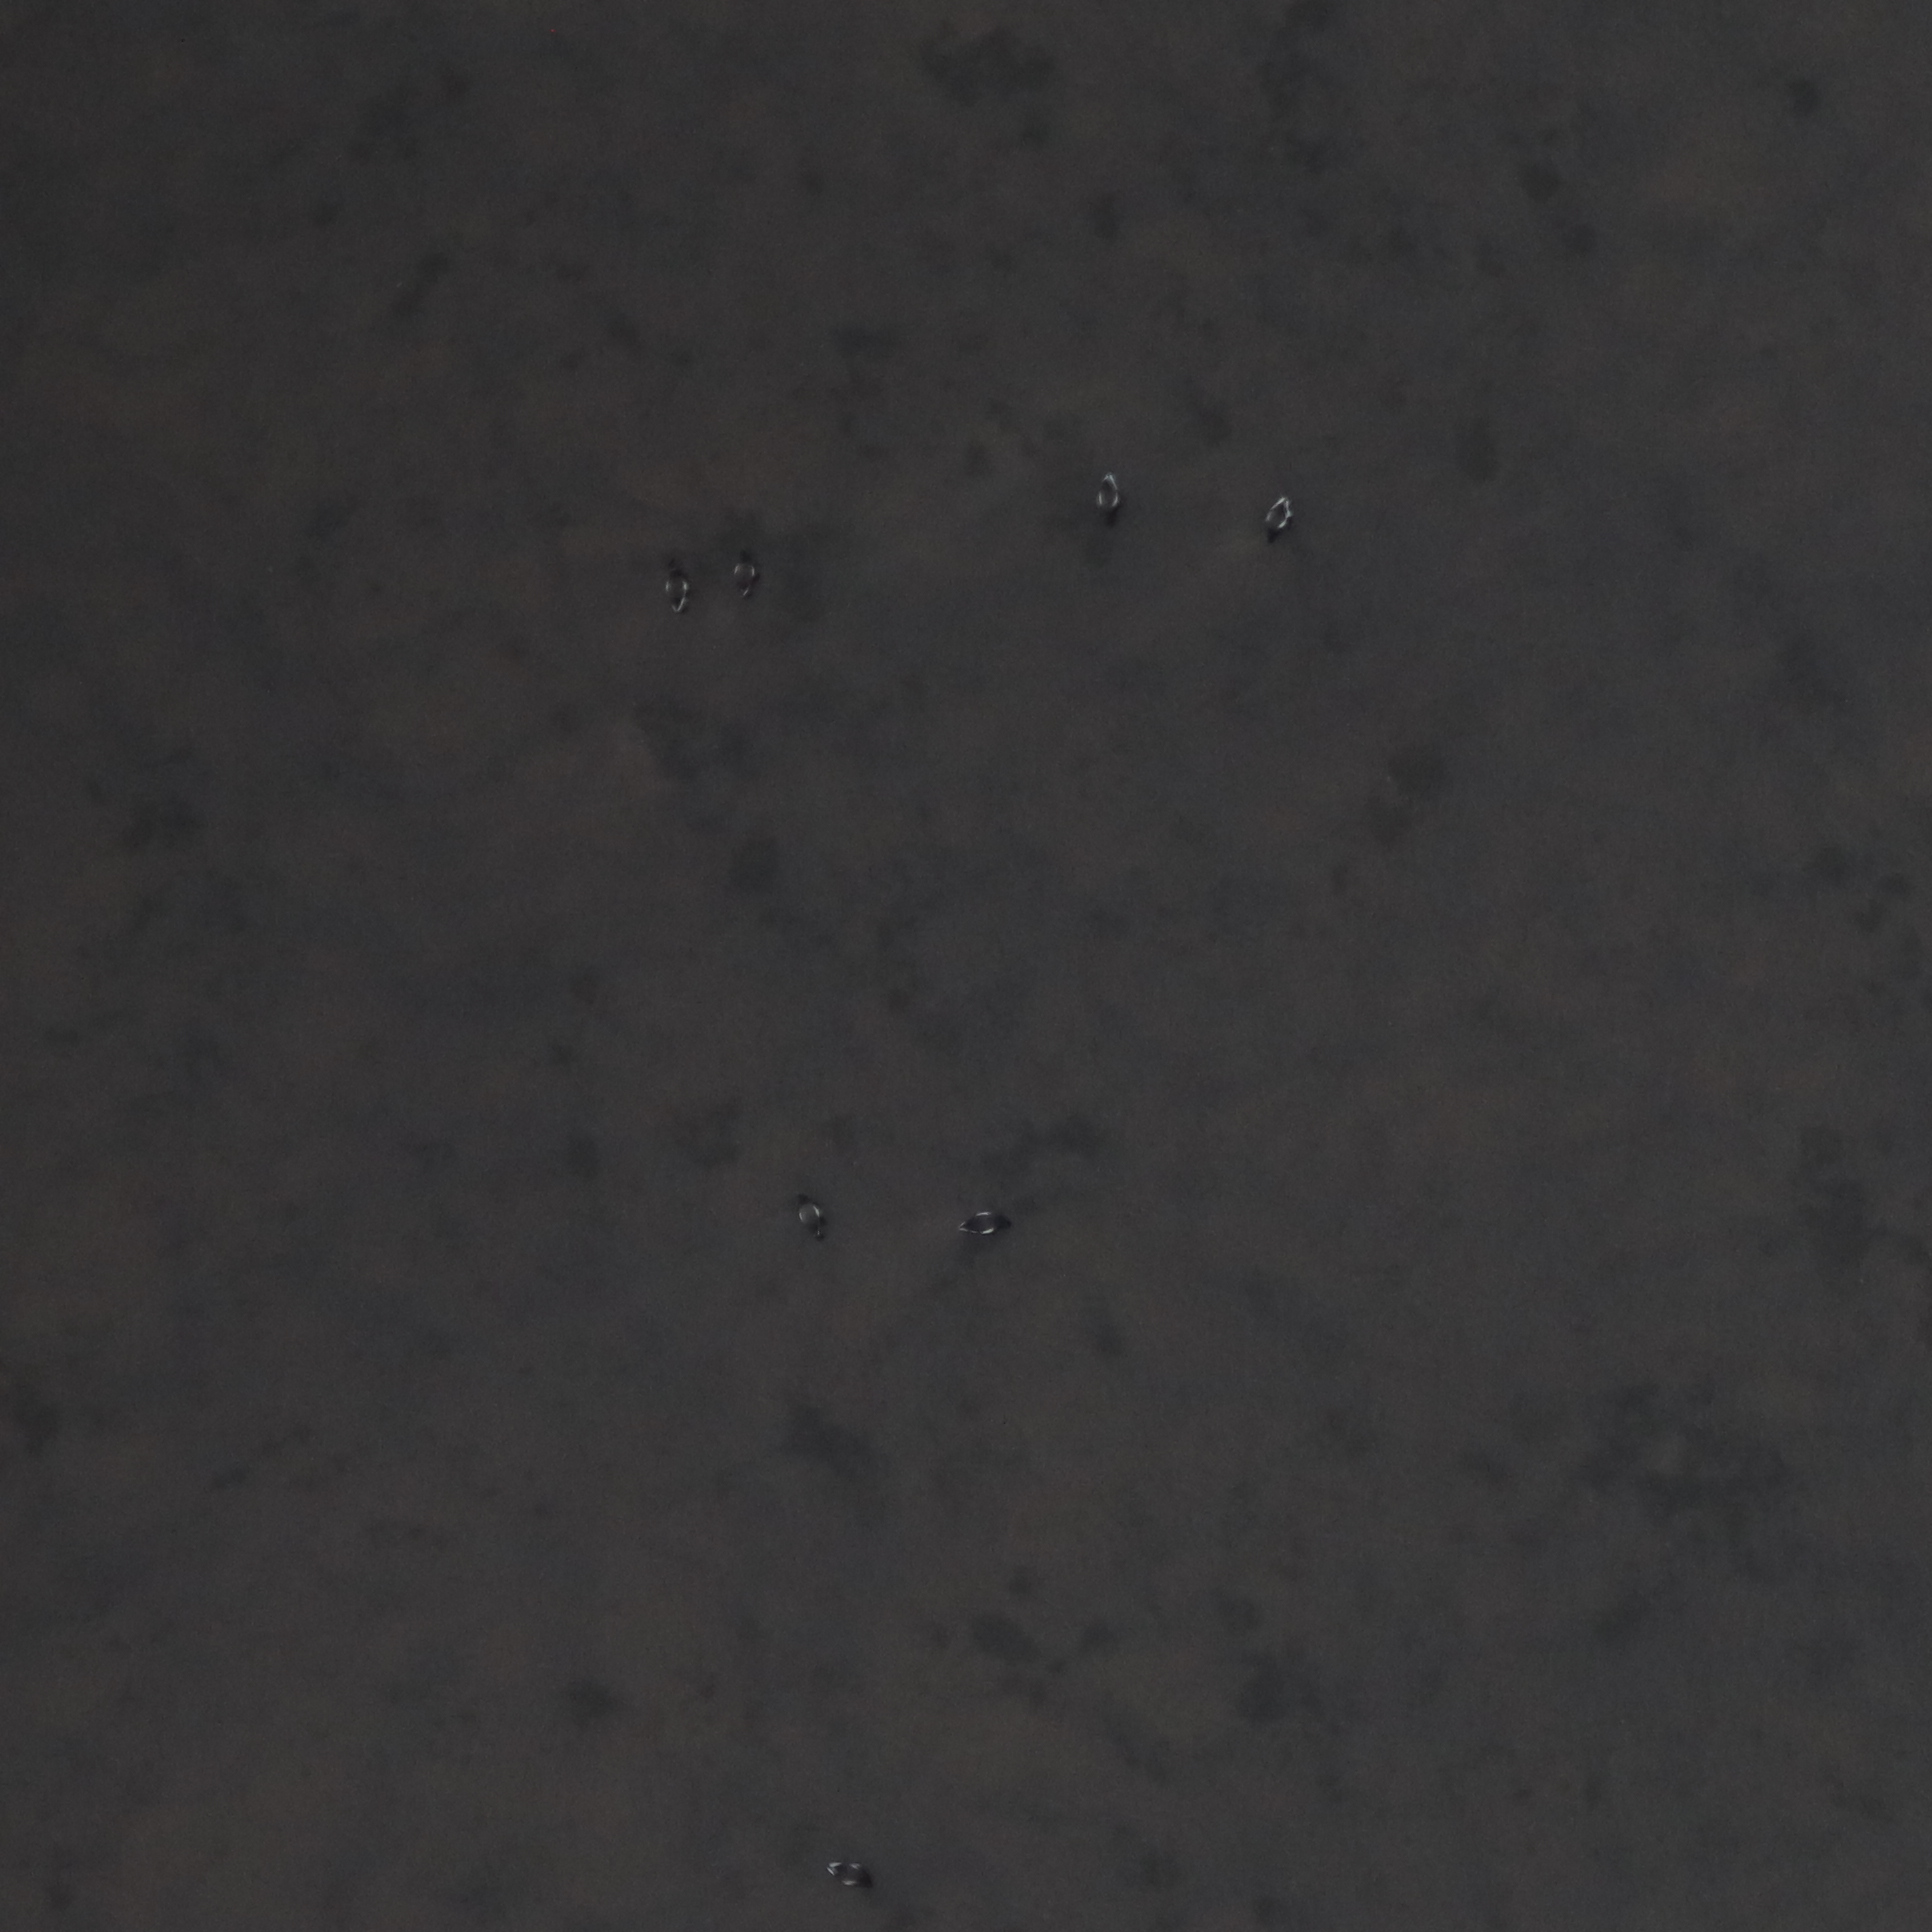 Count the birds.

7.